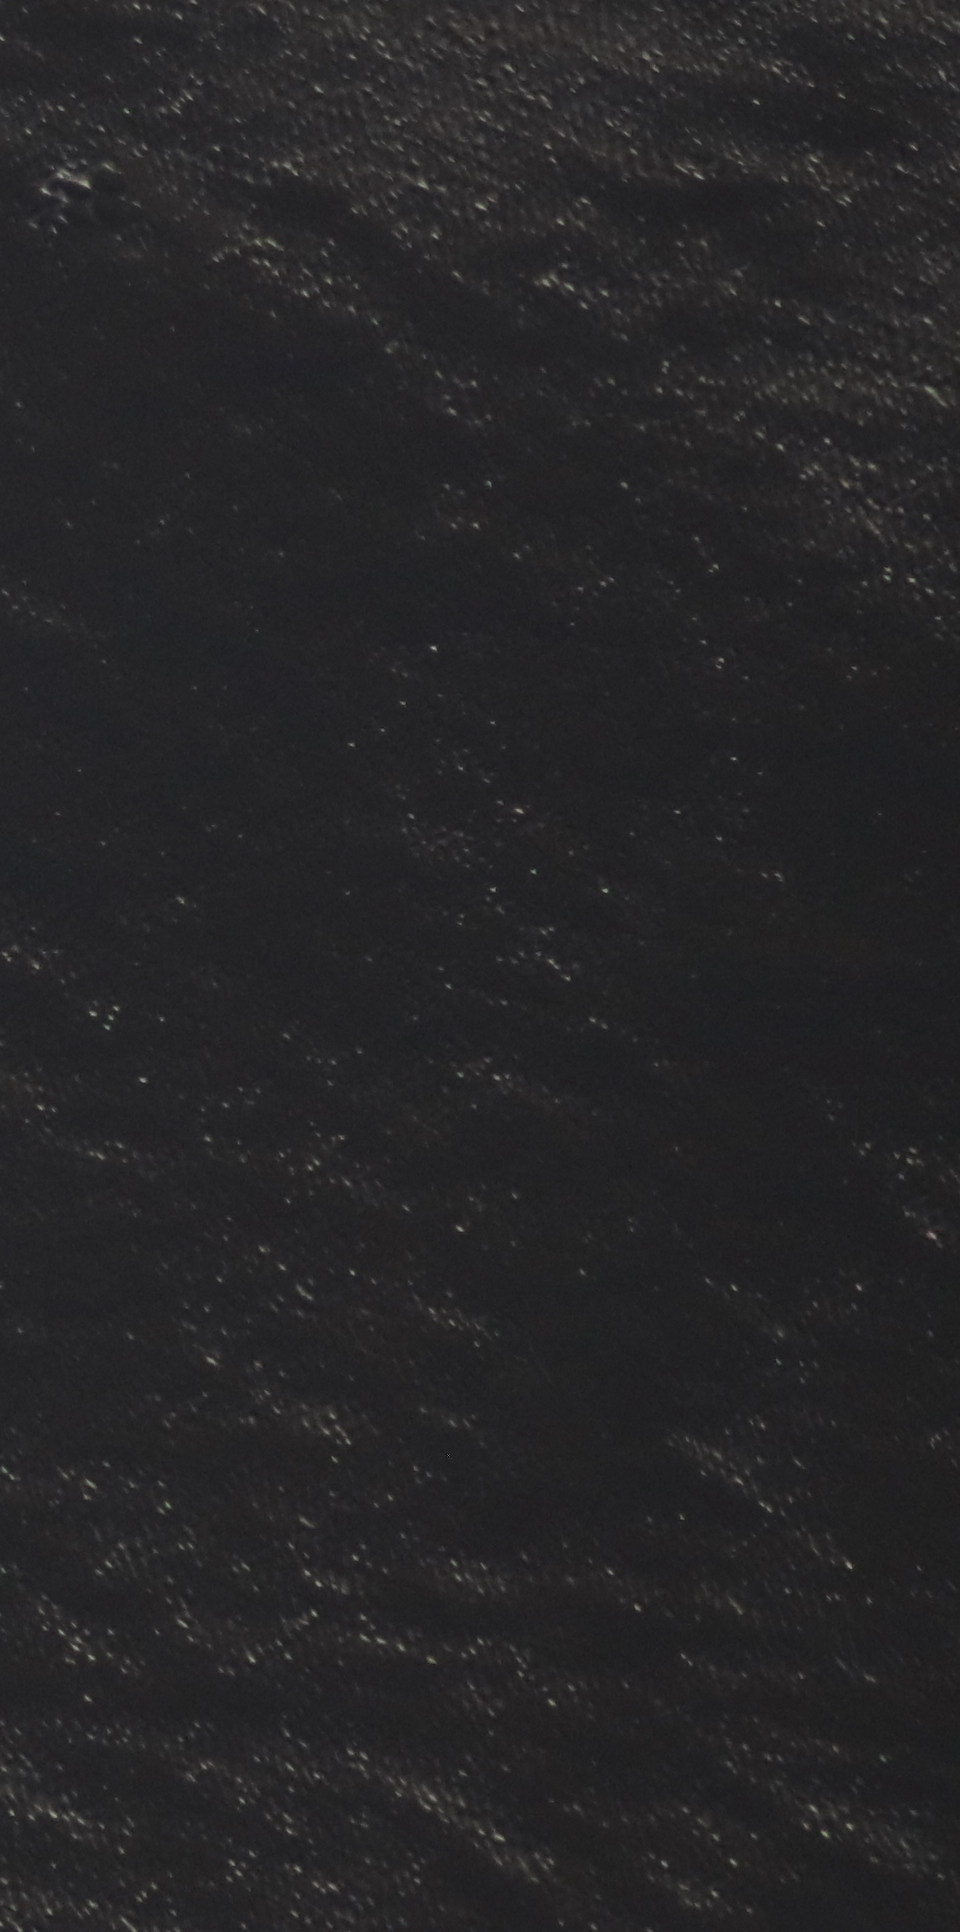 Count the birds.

1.